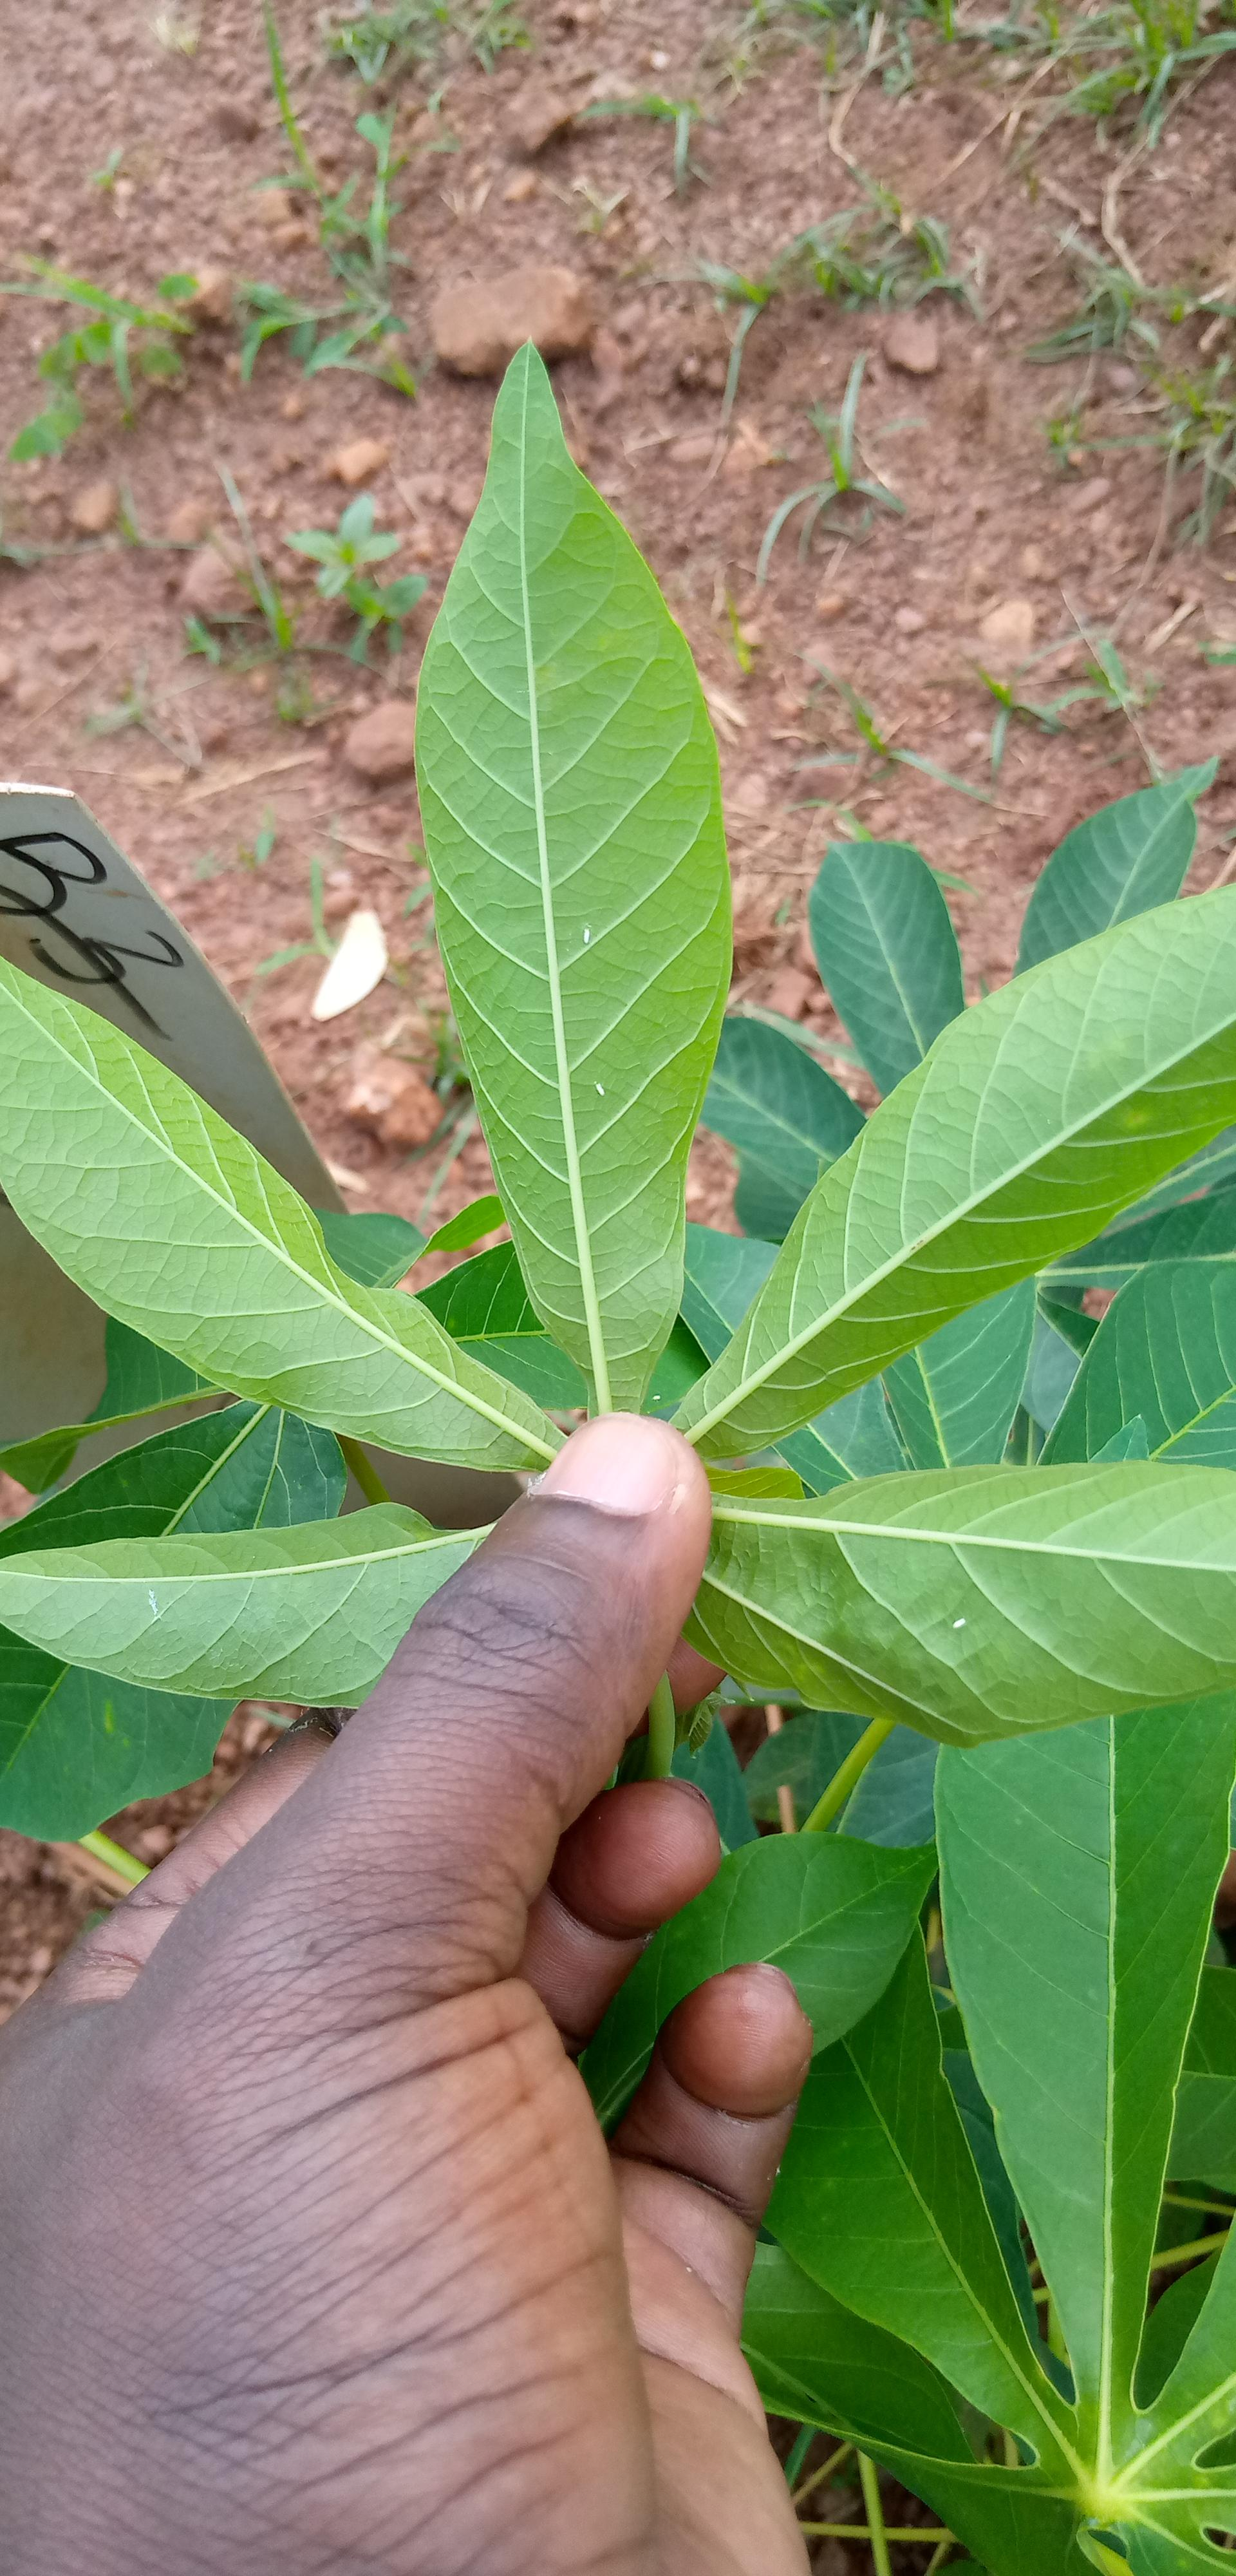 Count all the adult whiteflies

3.